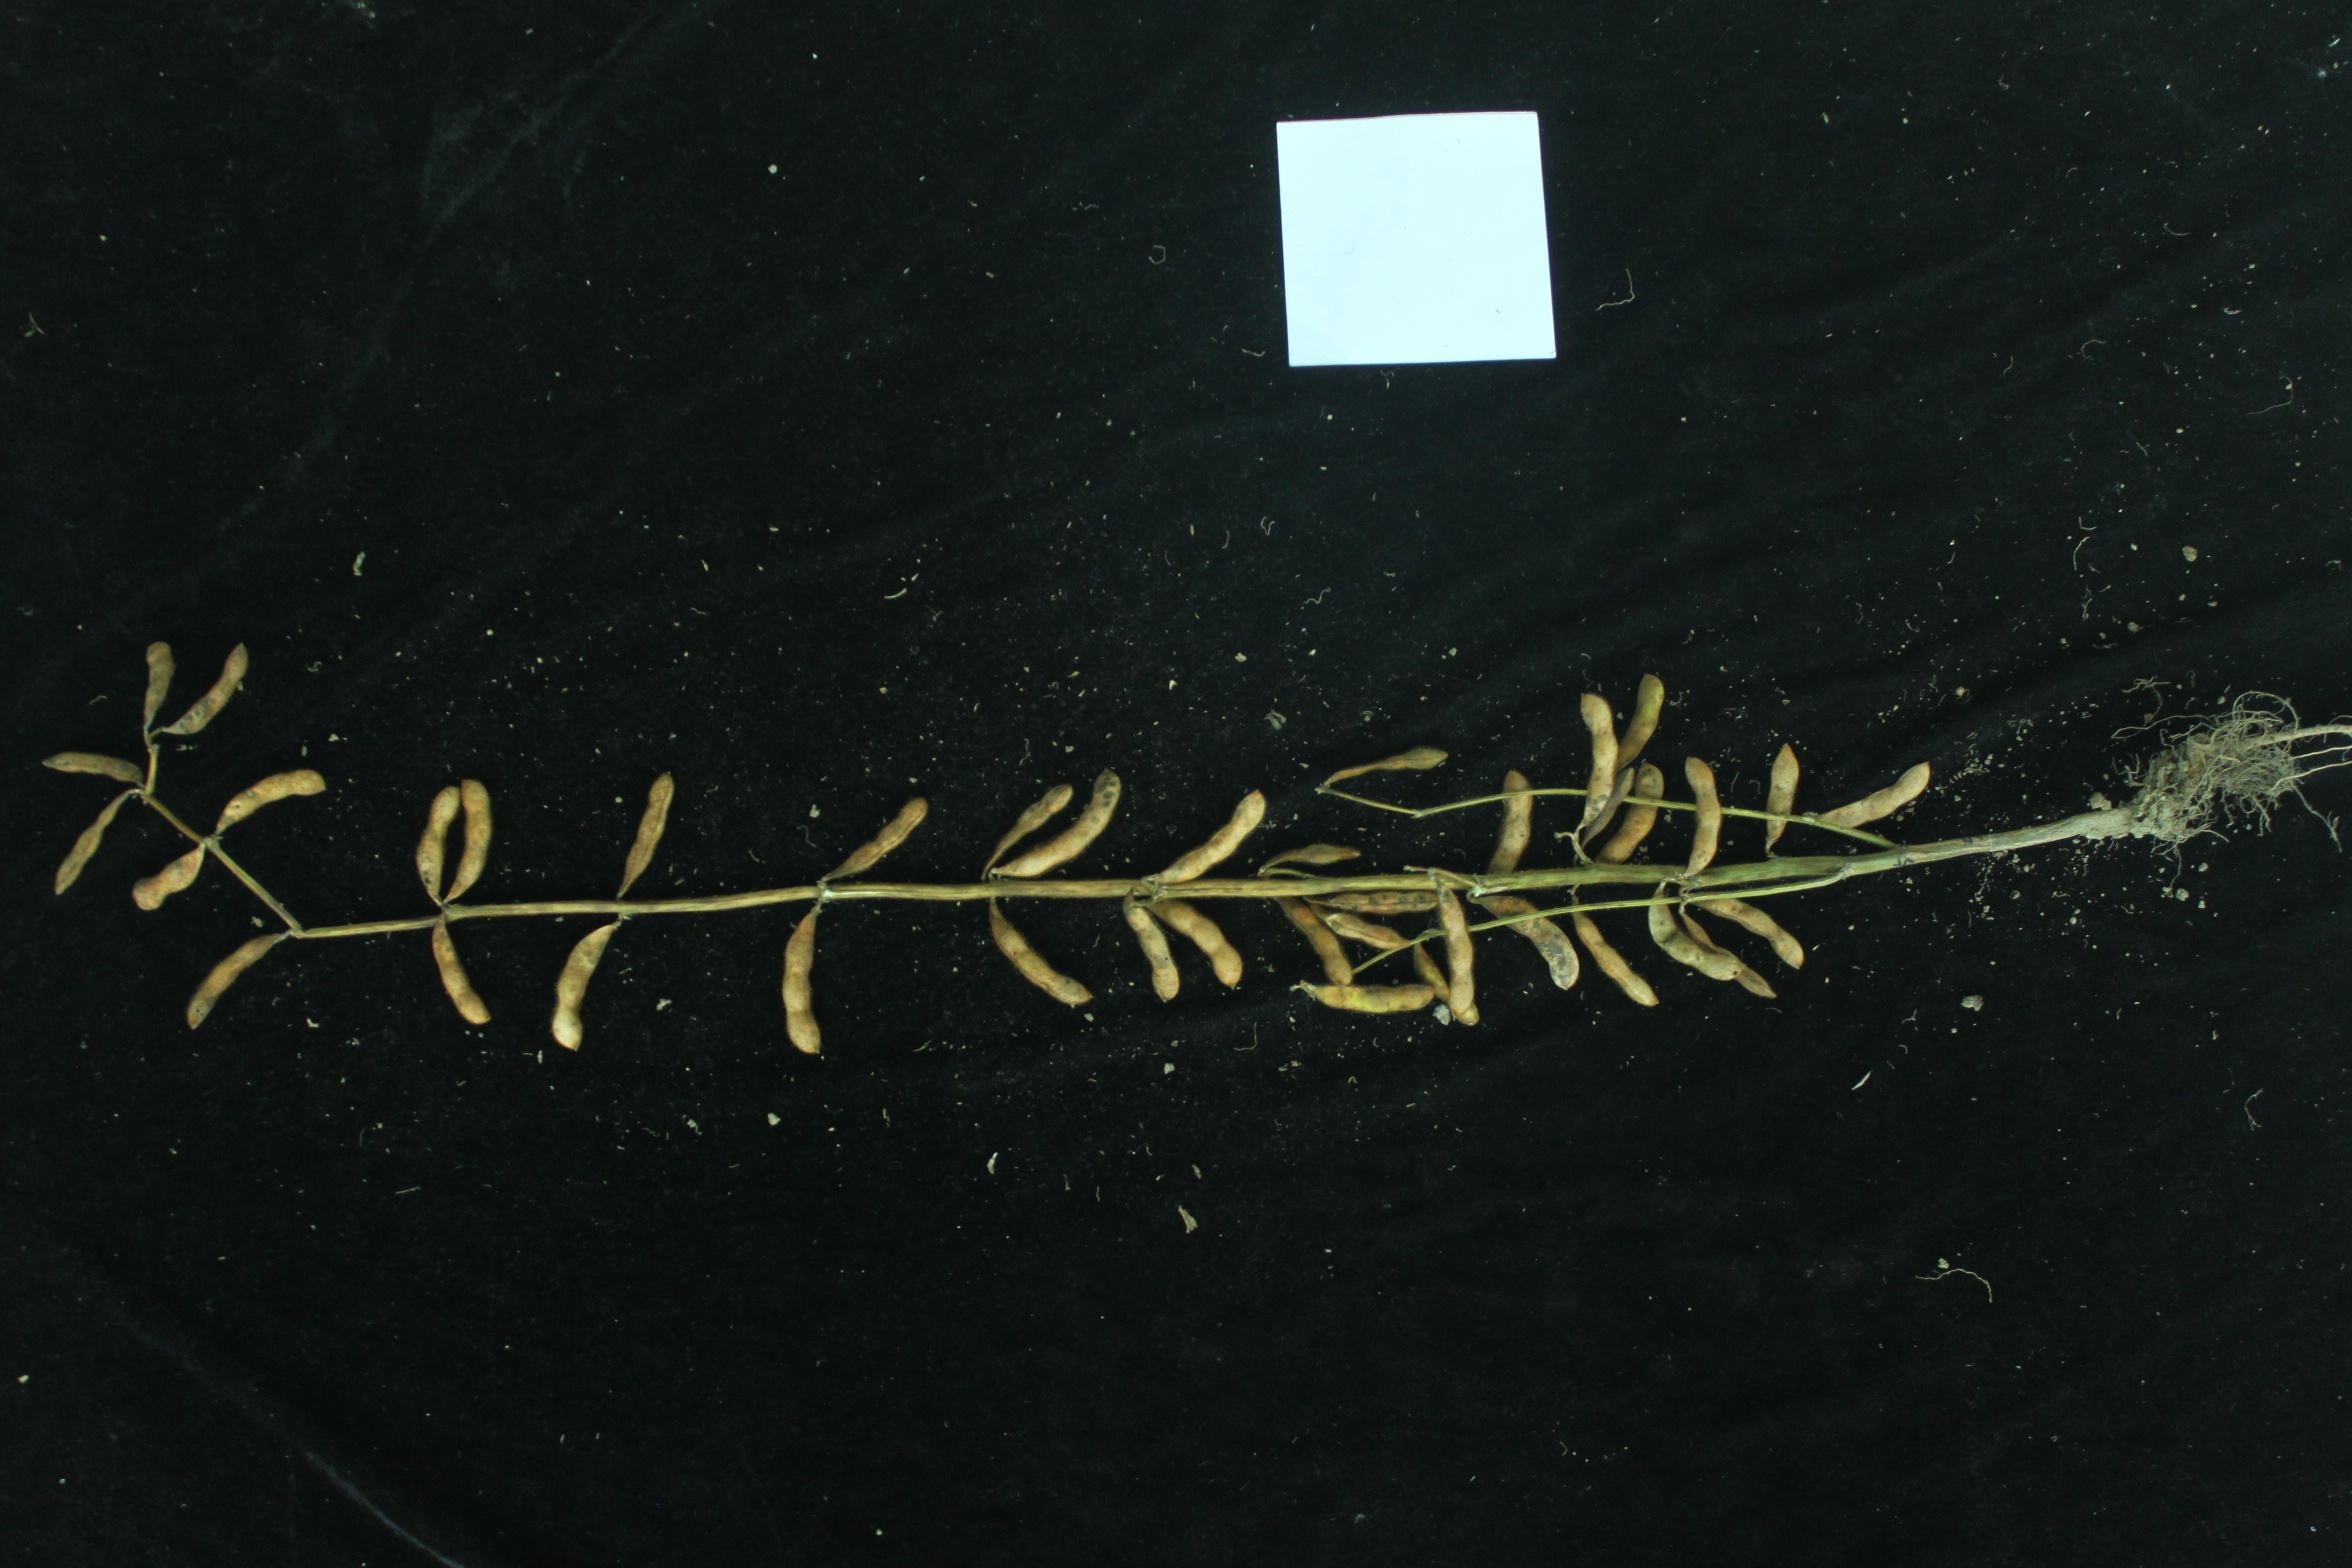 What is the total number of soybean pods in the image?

39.